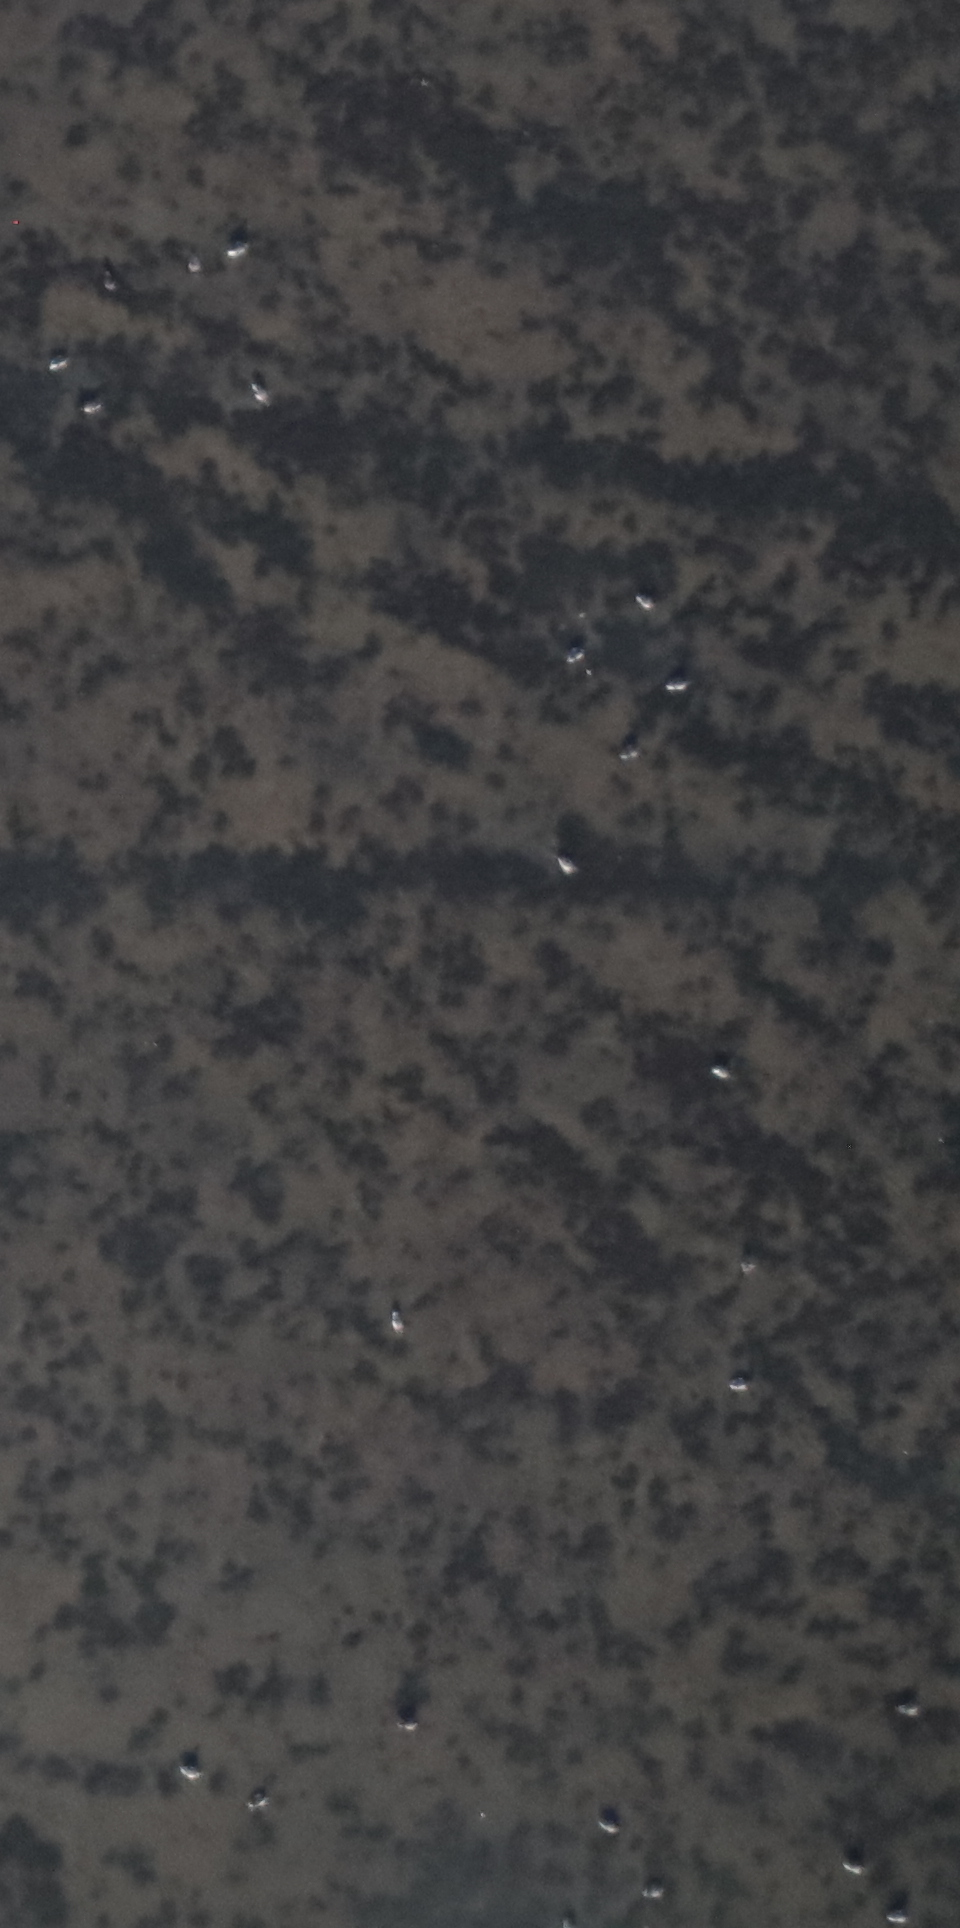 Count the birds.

23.